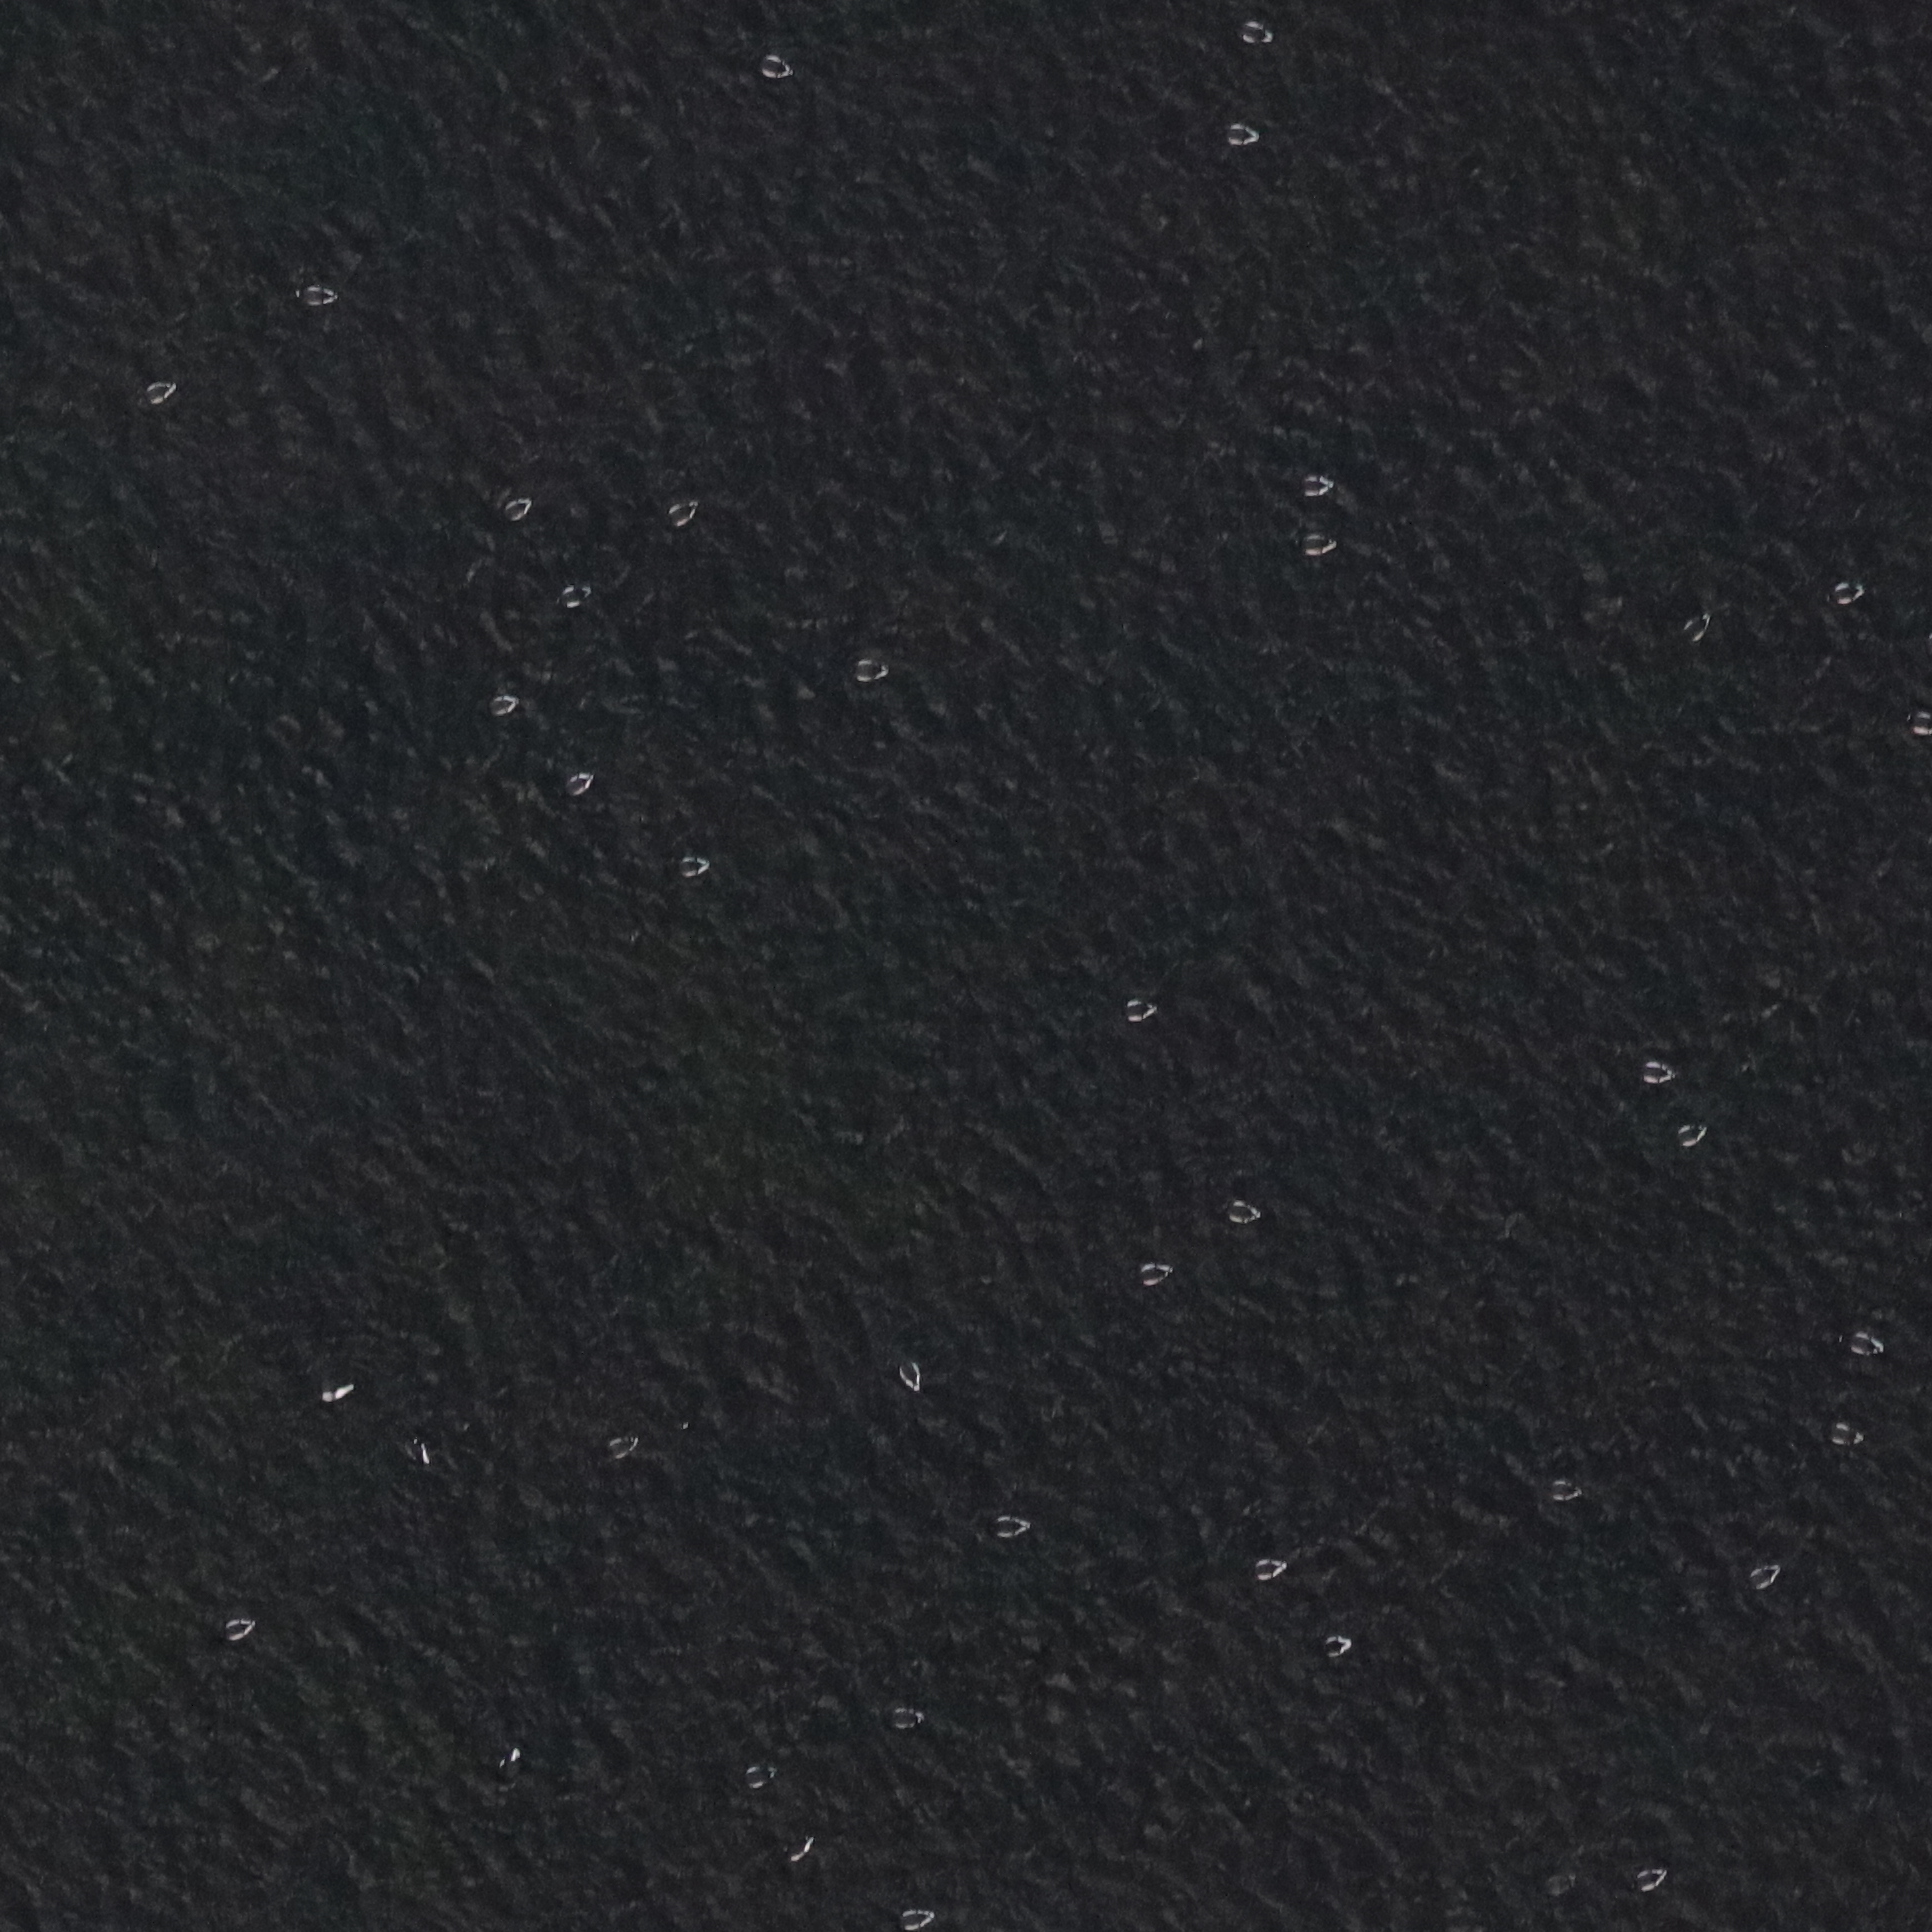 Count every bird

41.